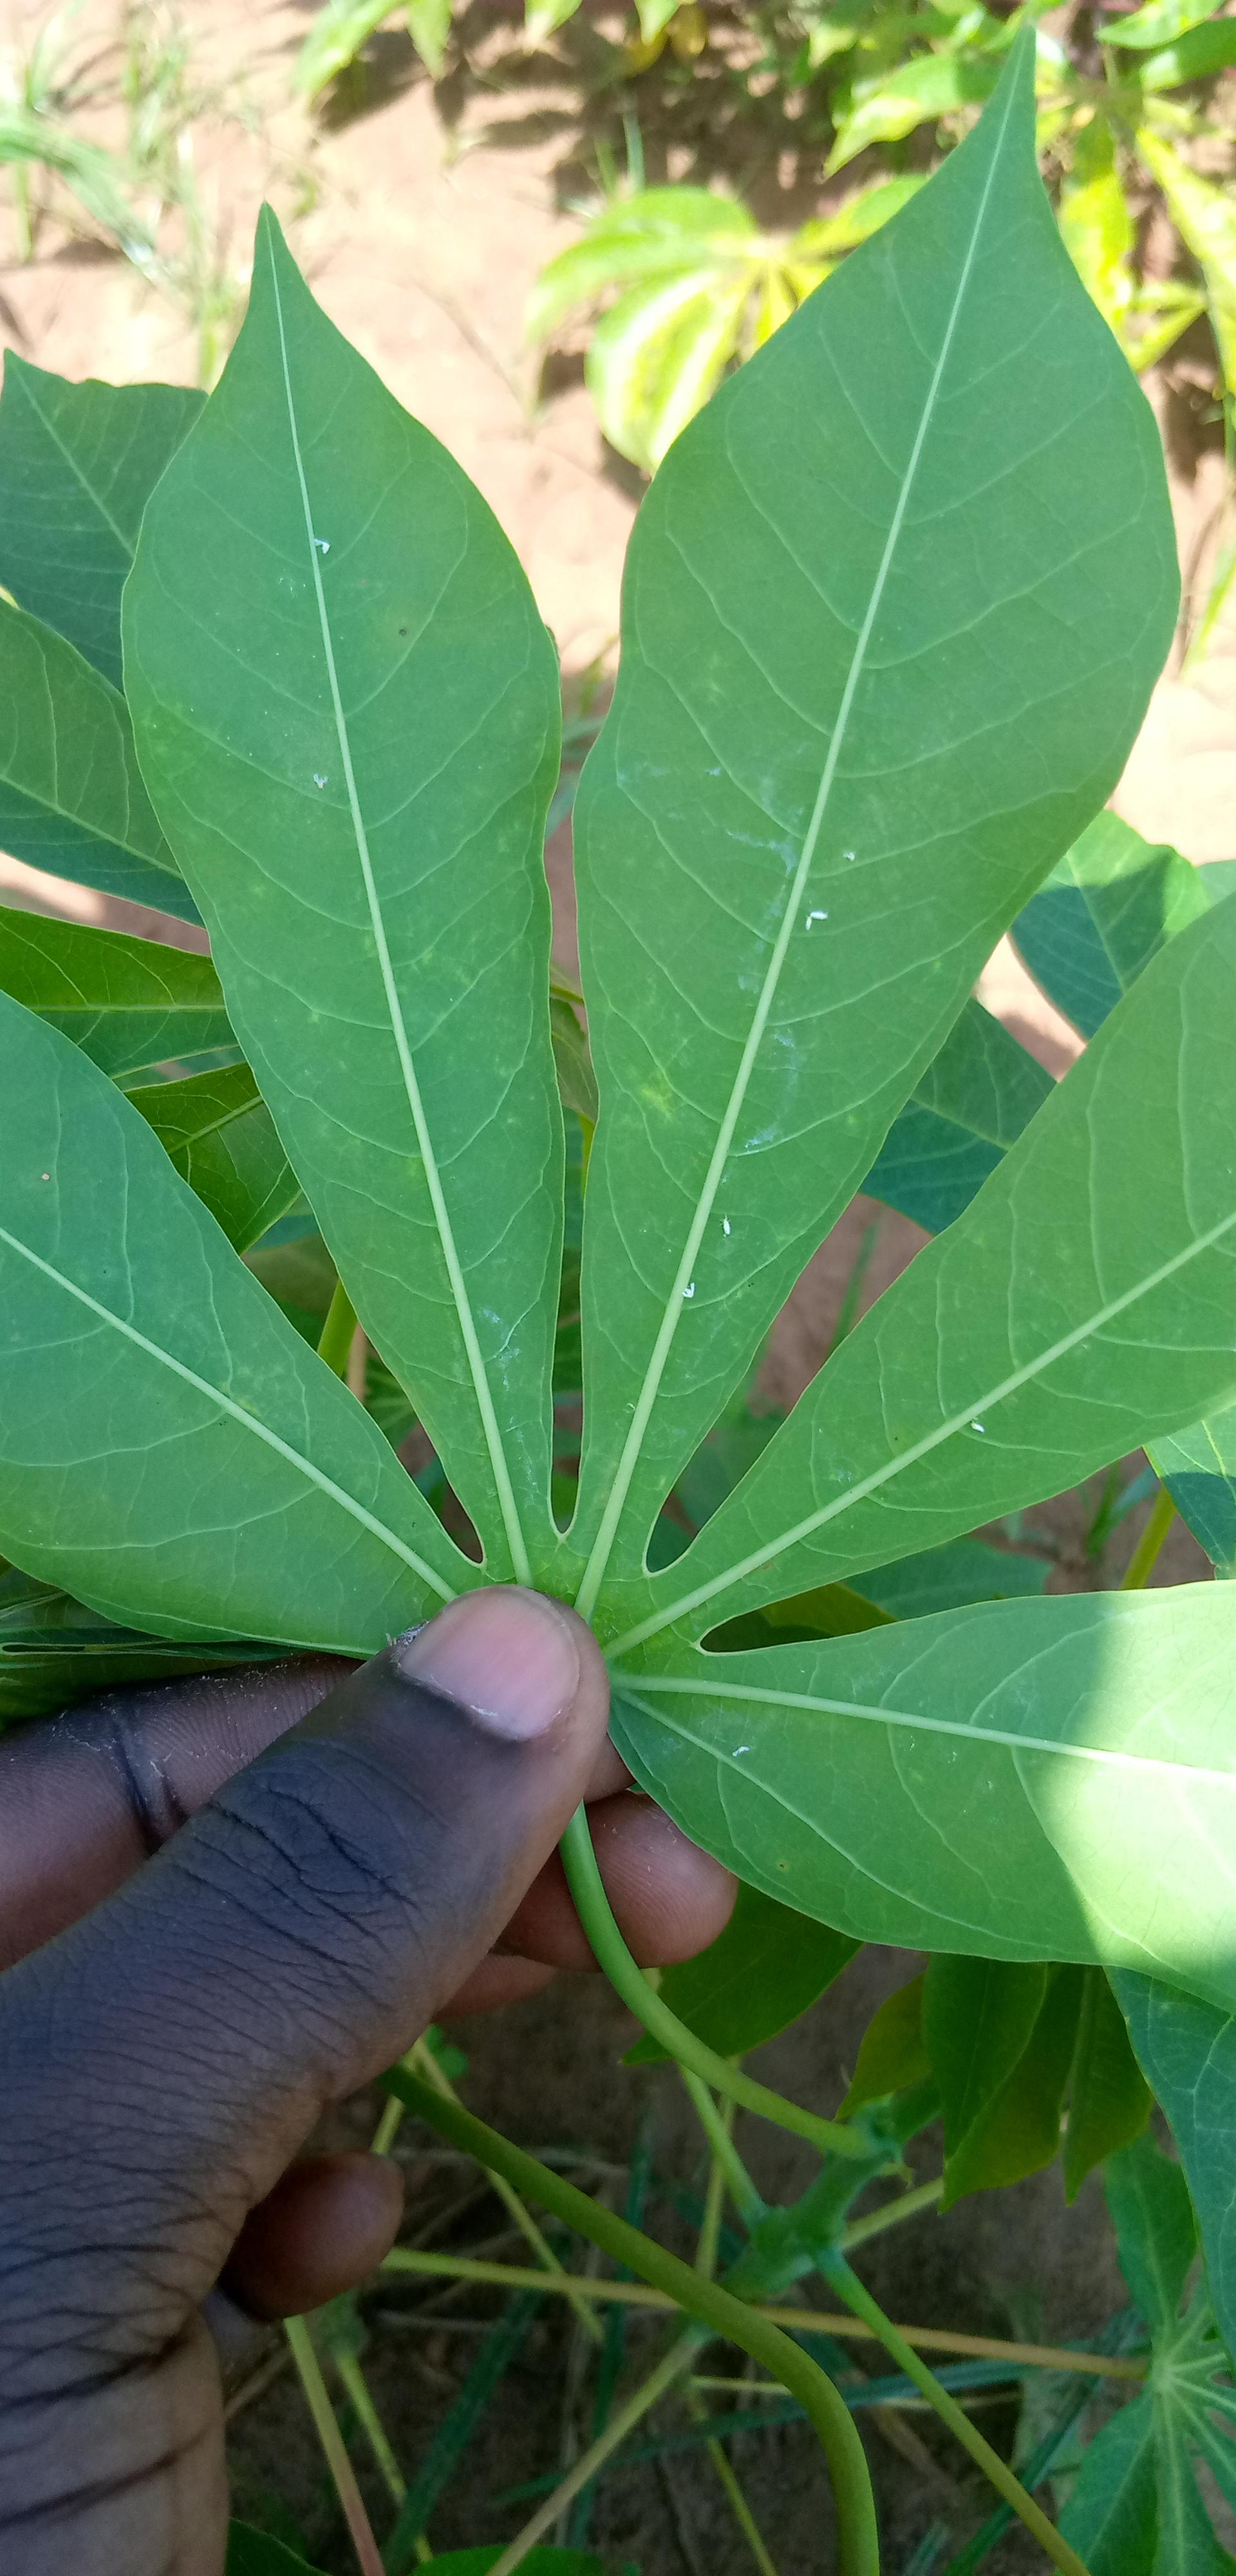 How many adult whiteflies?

9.